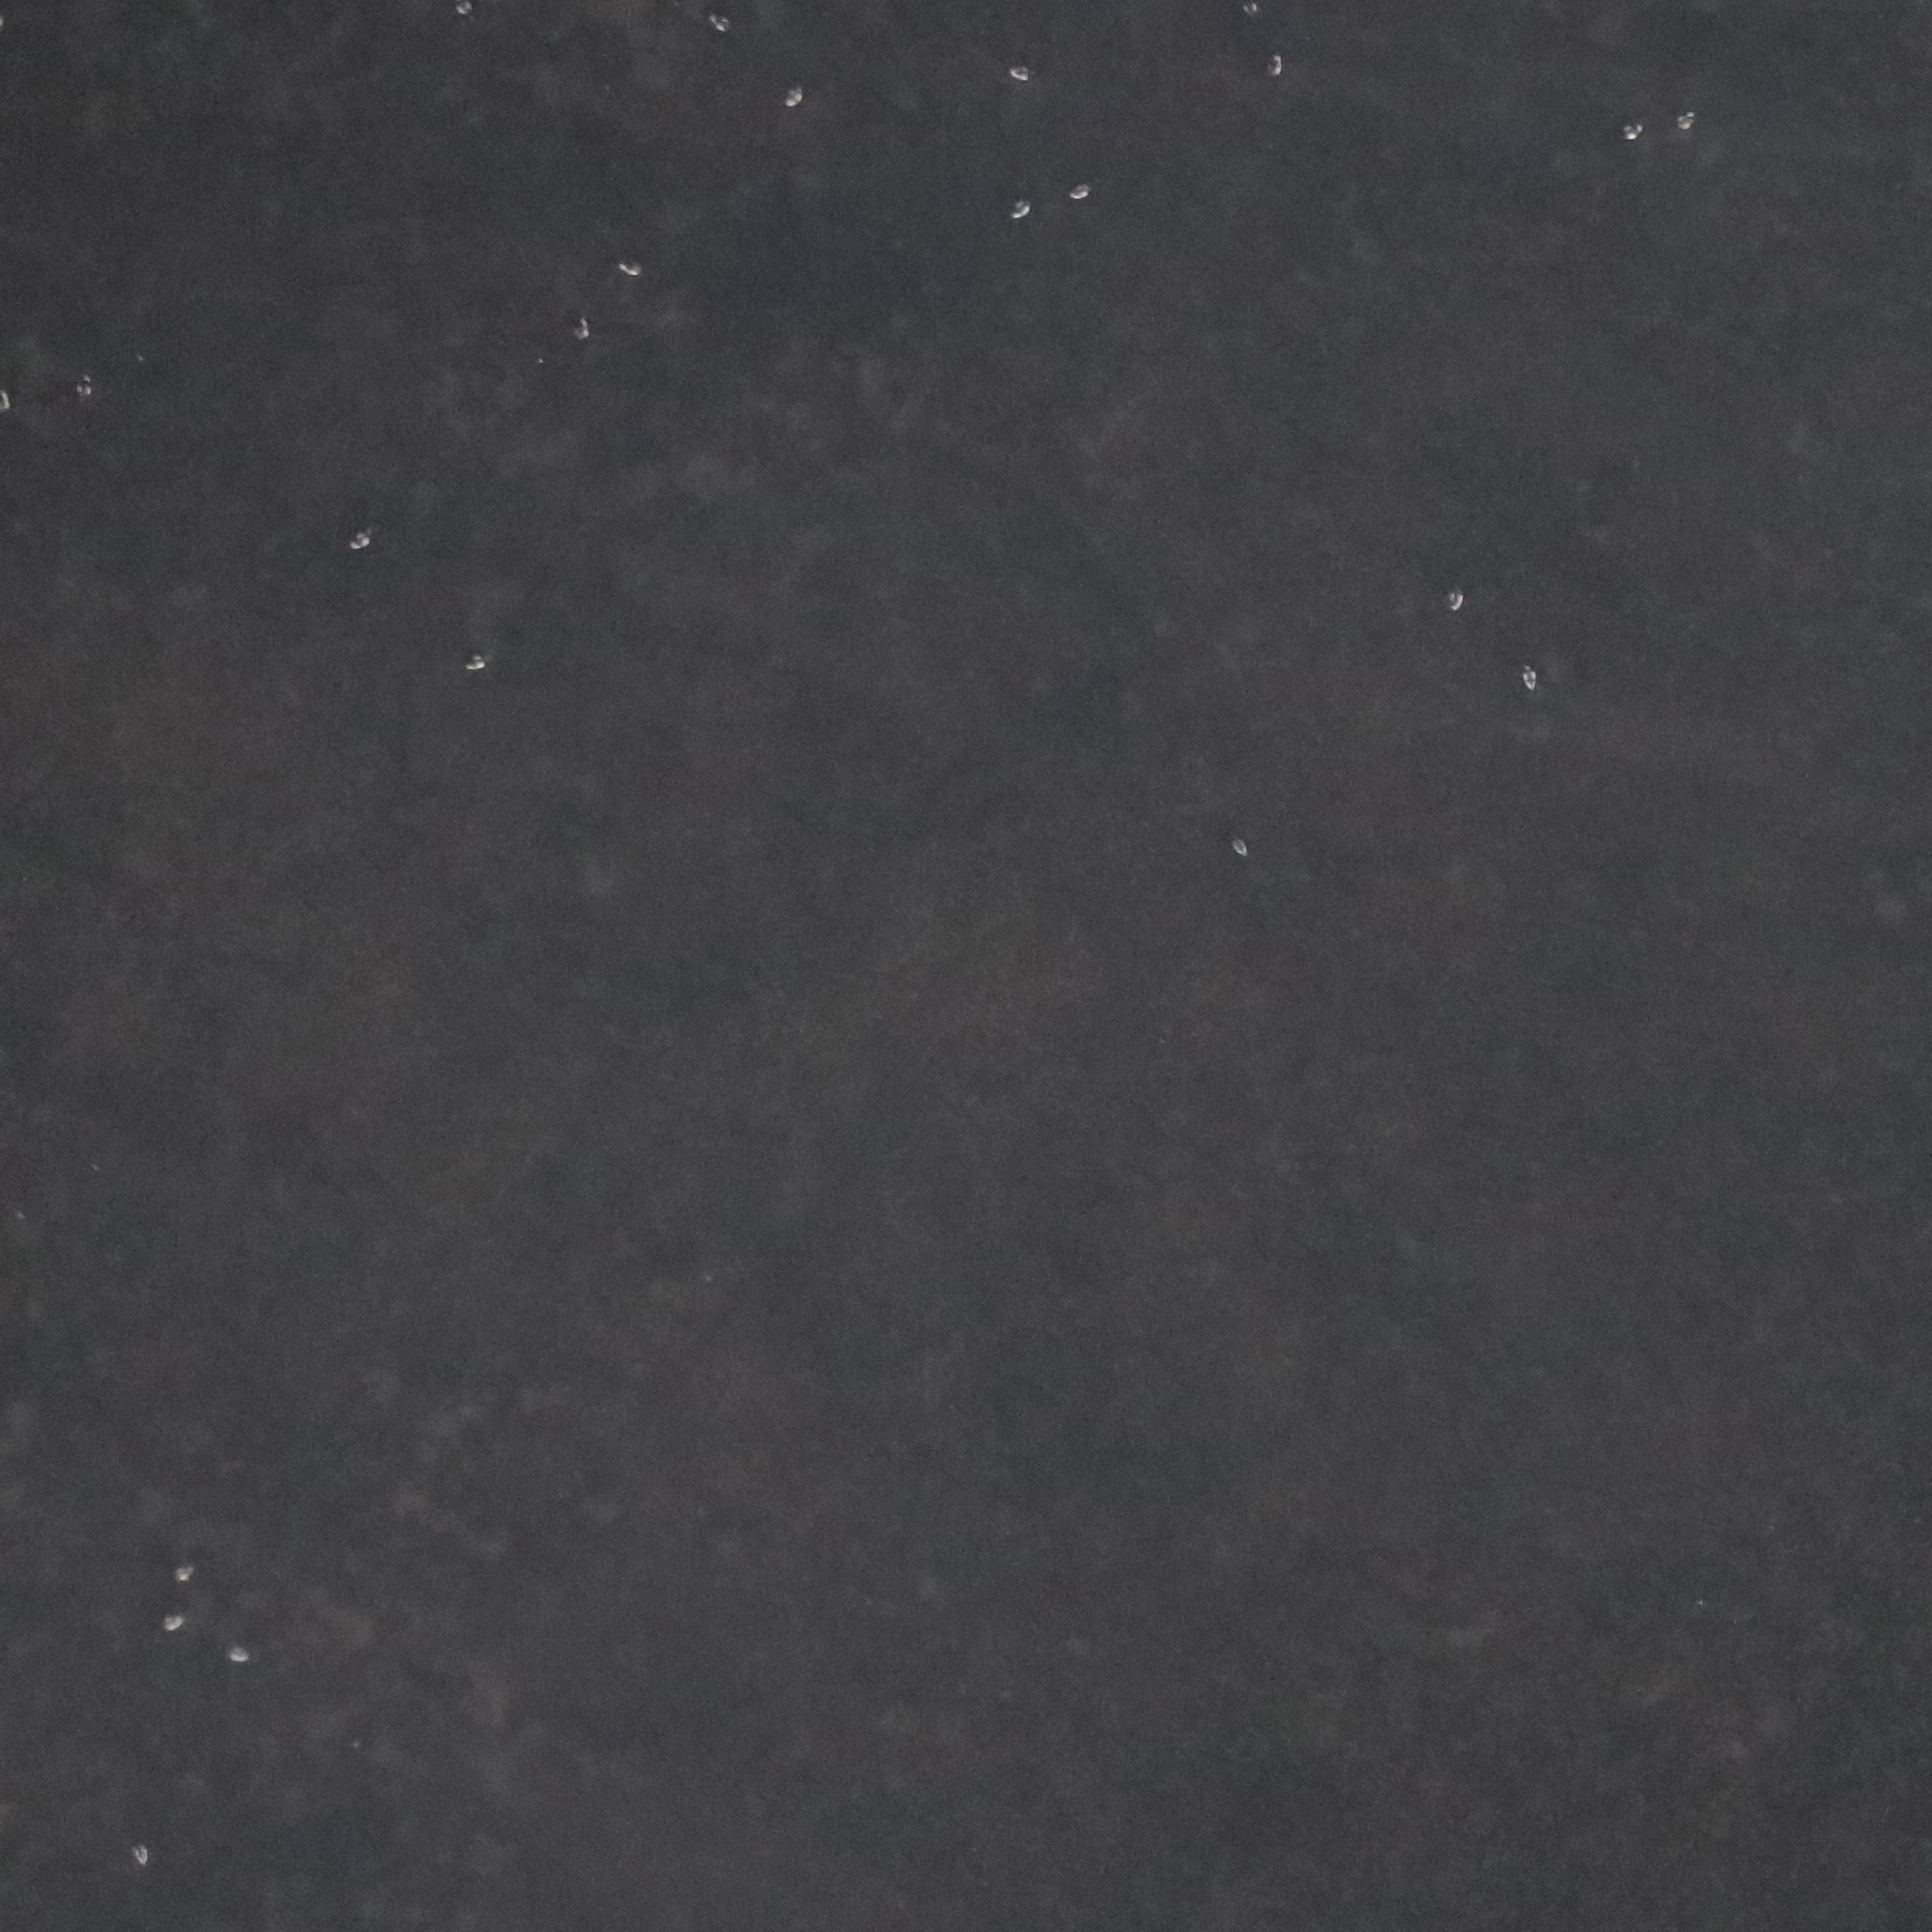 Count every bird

22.